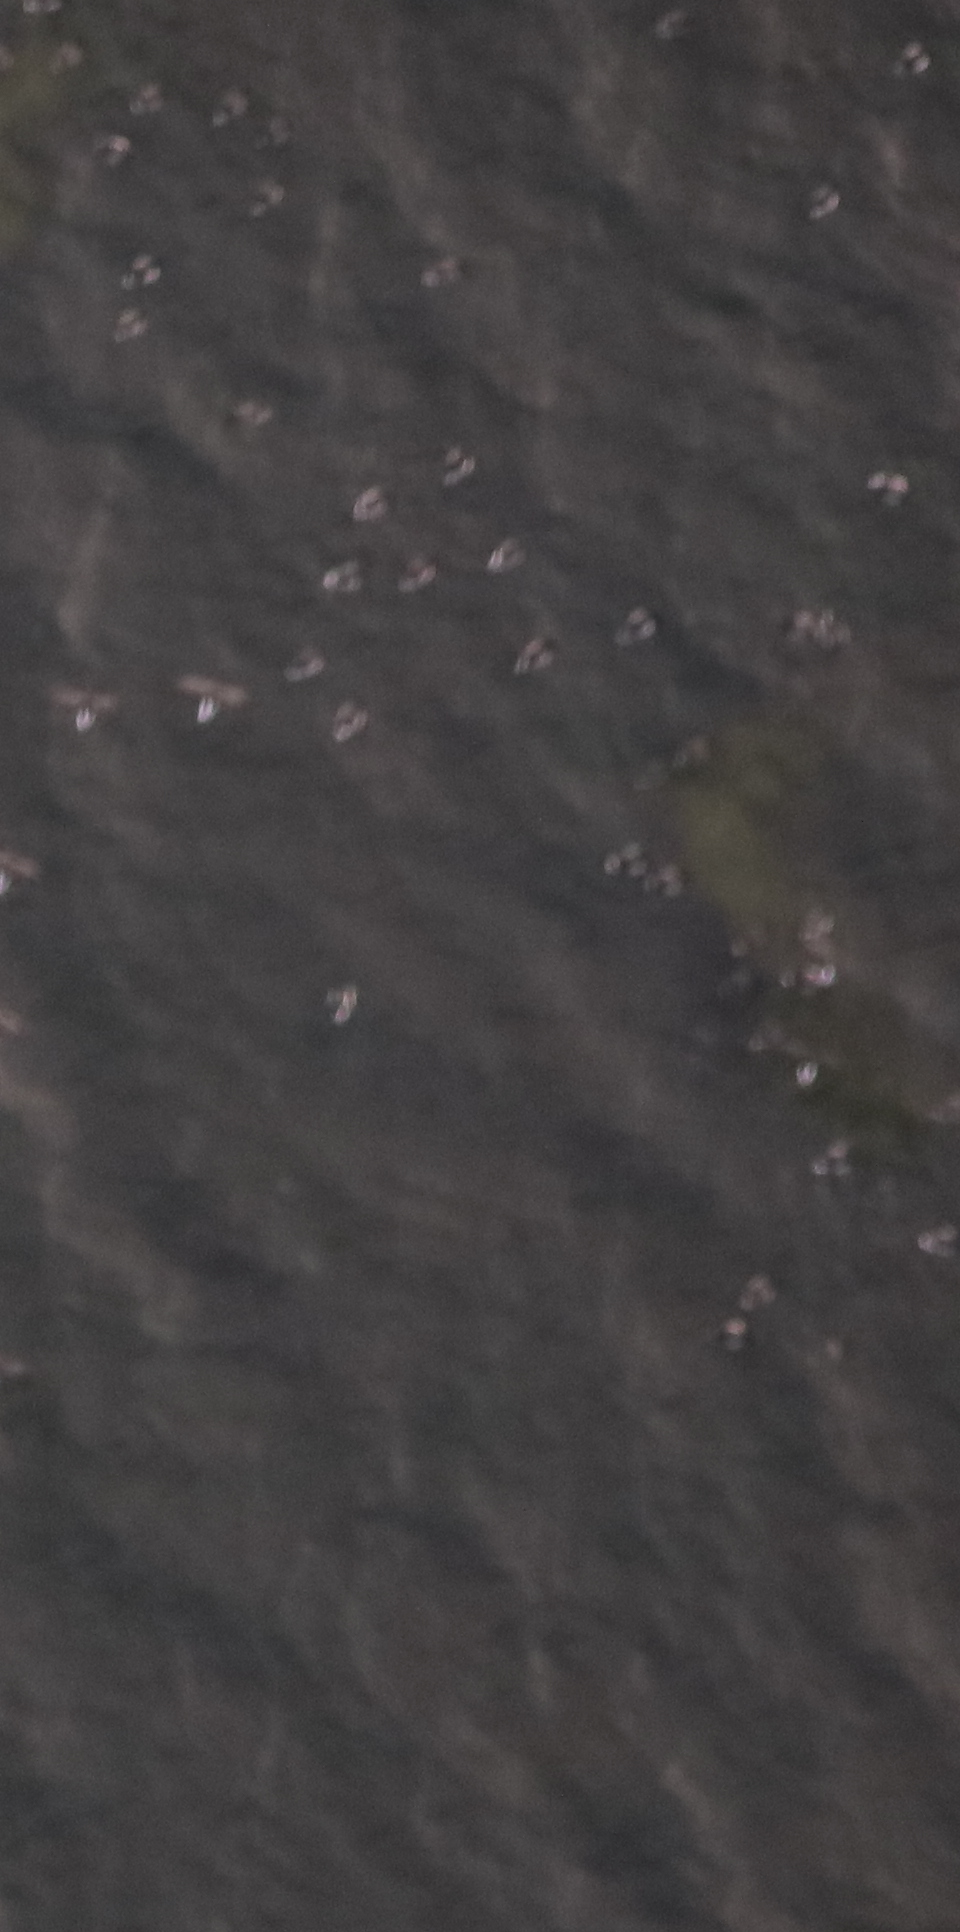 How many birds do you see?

42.